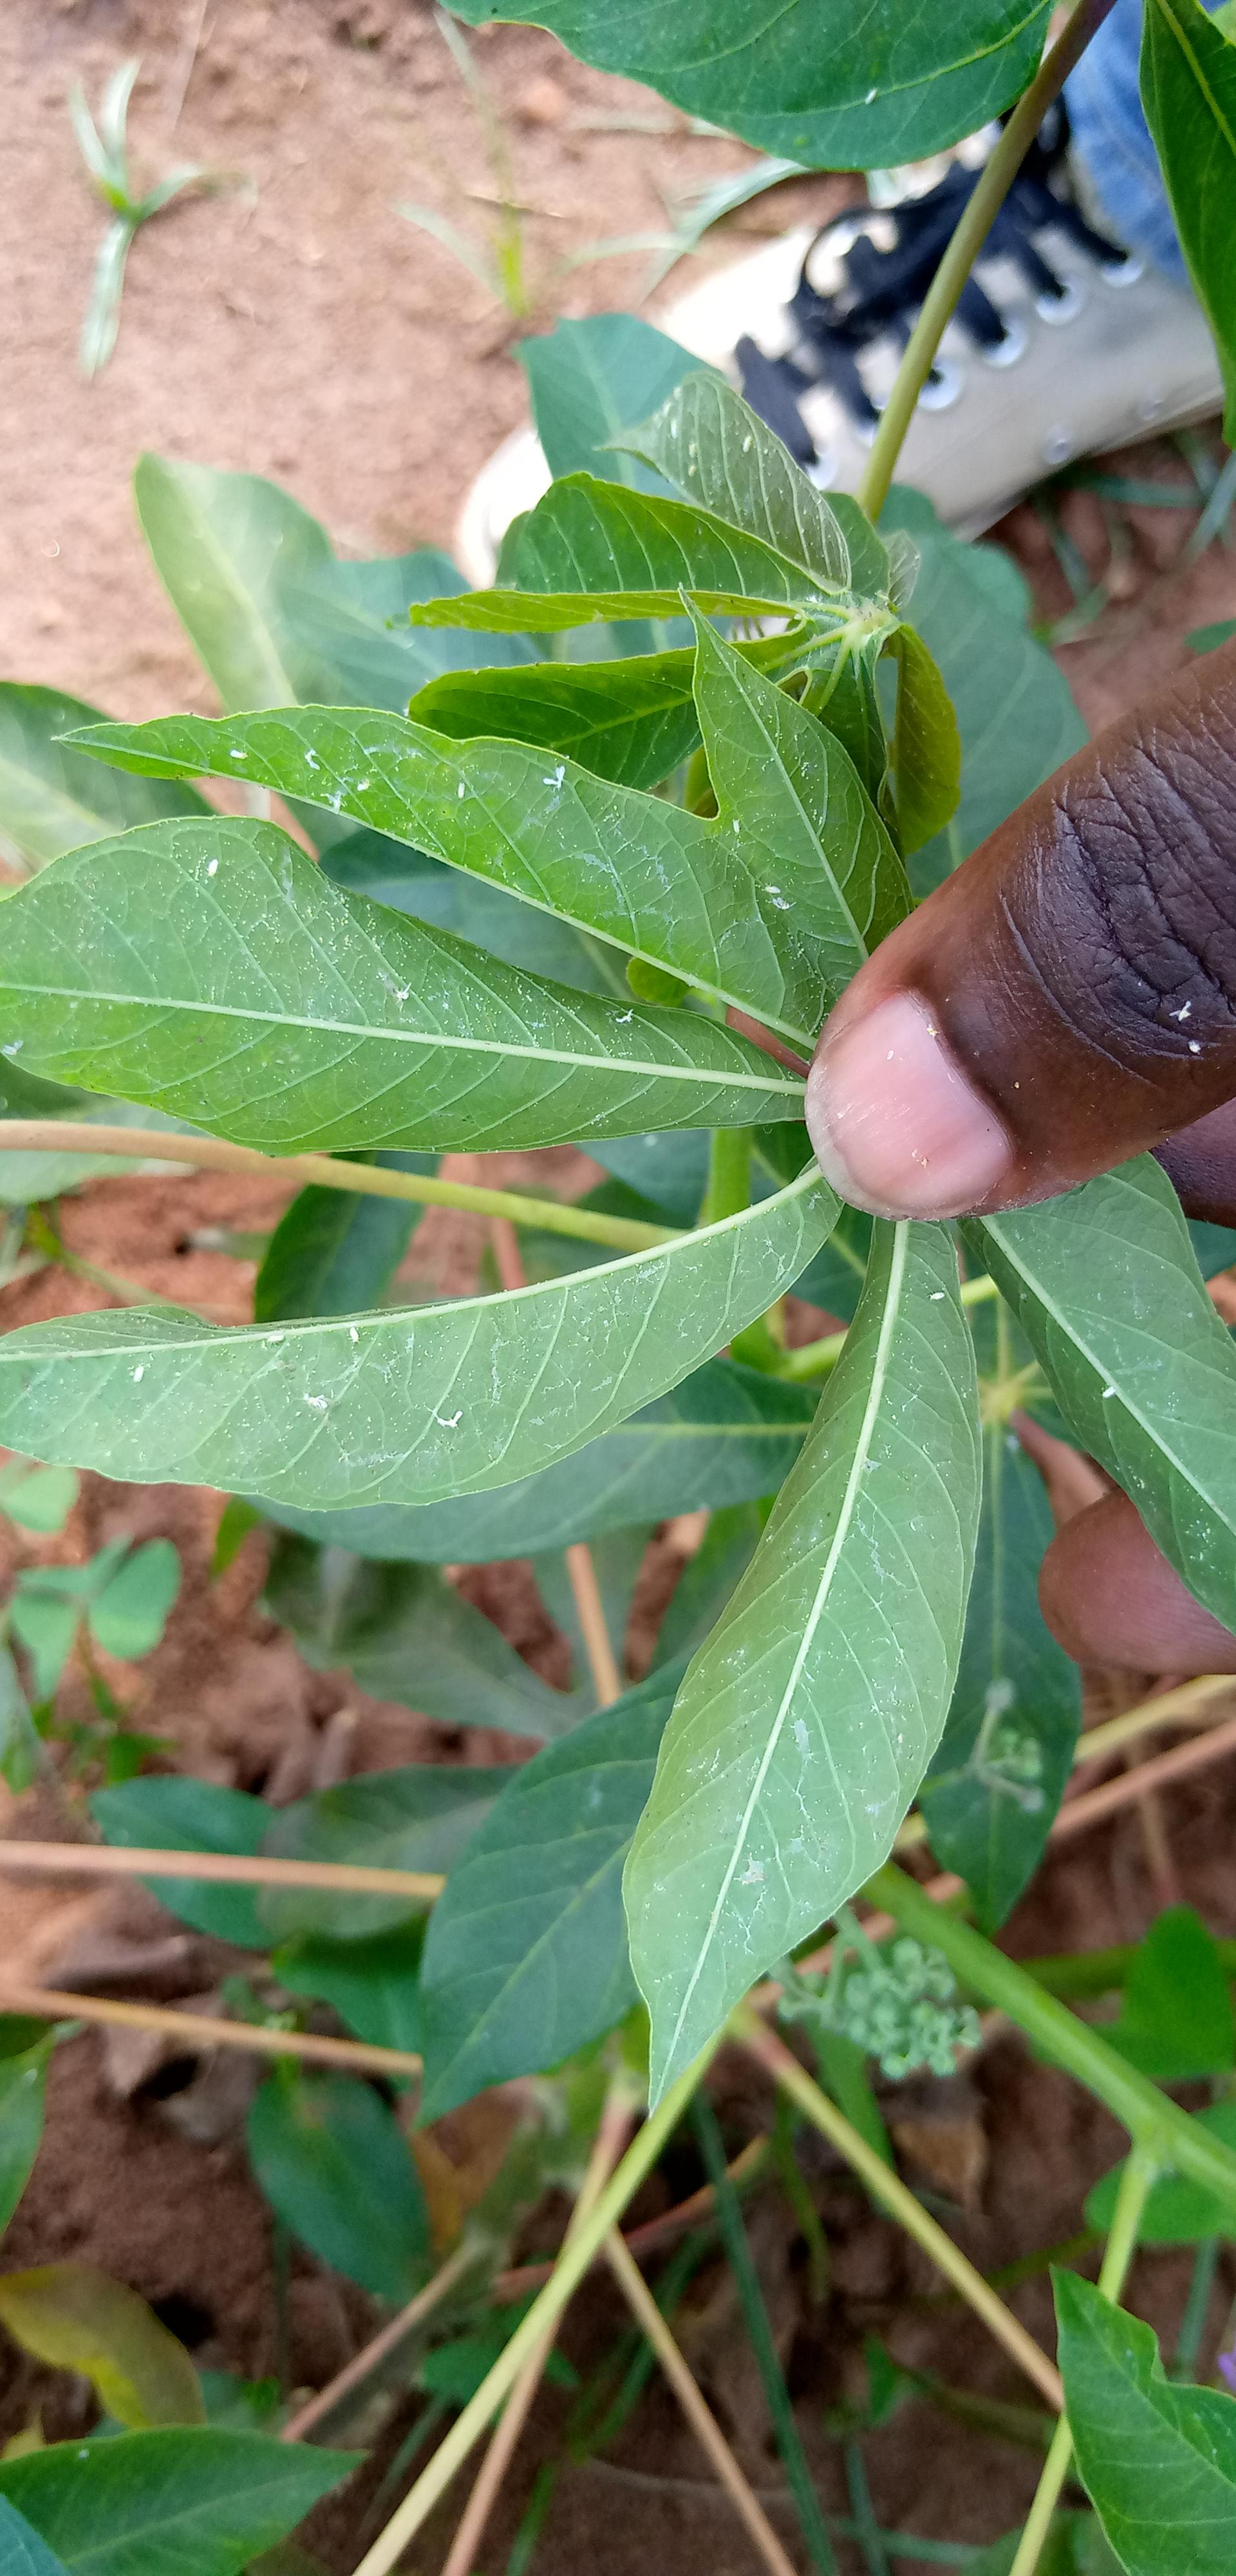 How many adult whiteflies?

25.